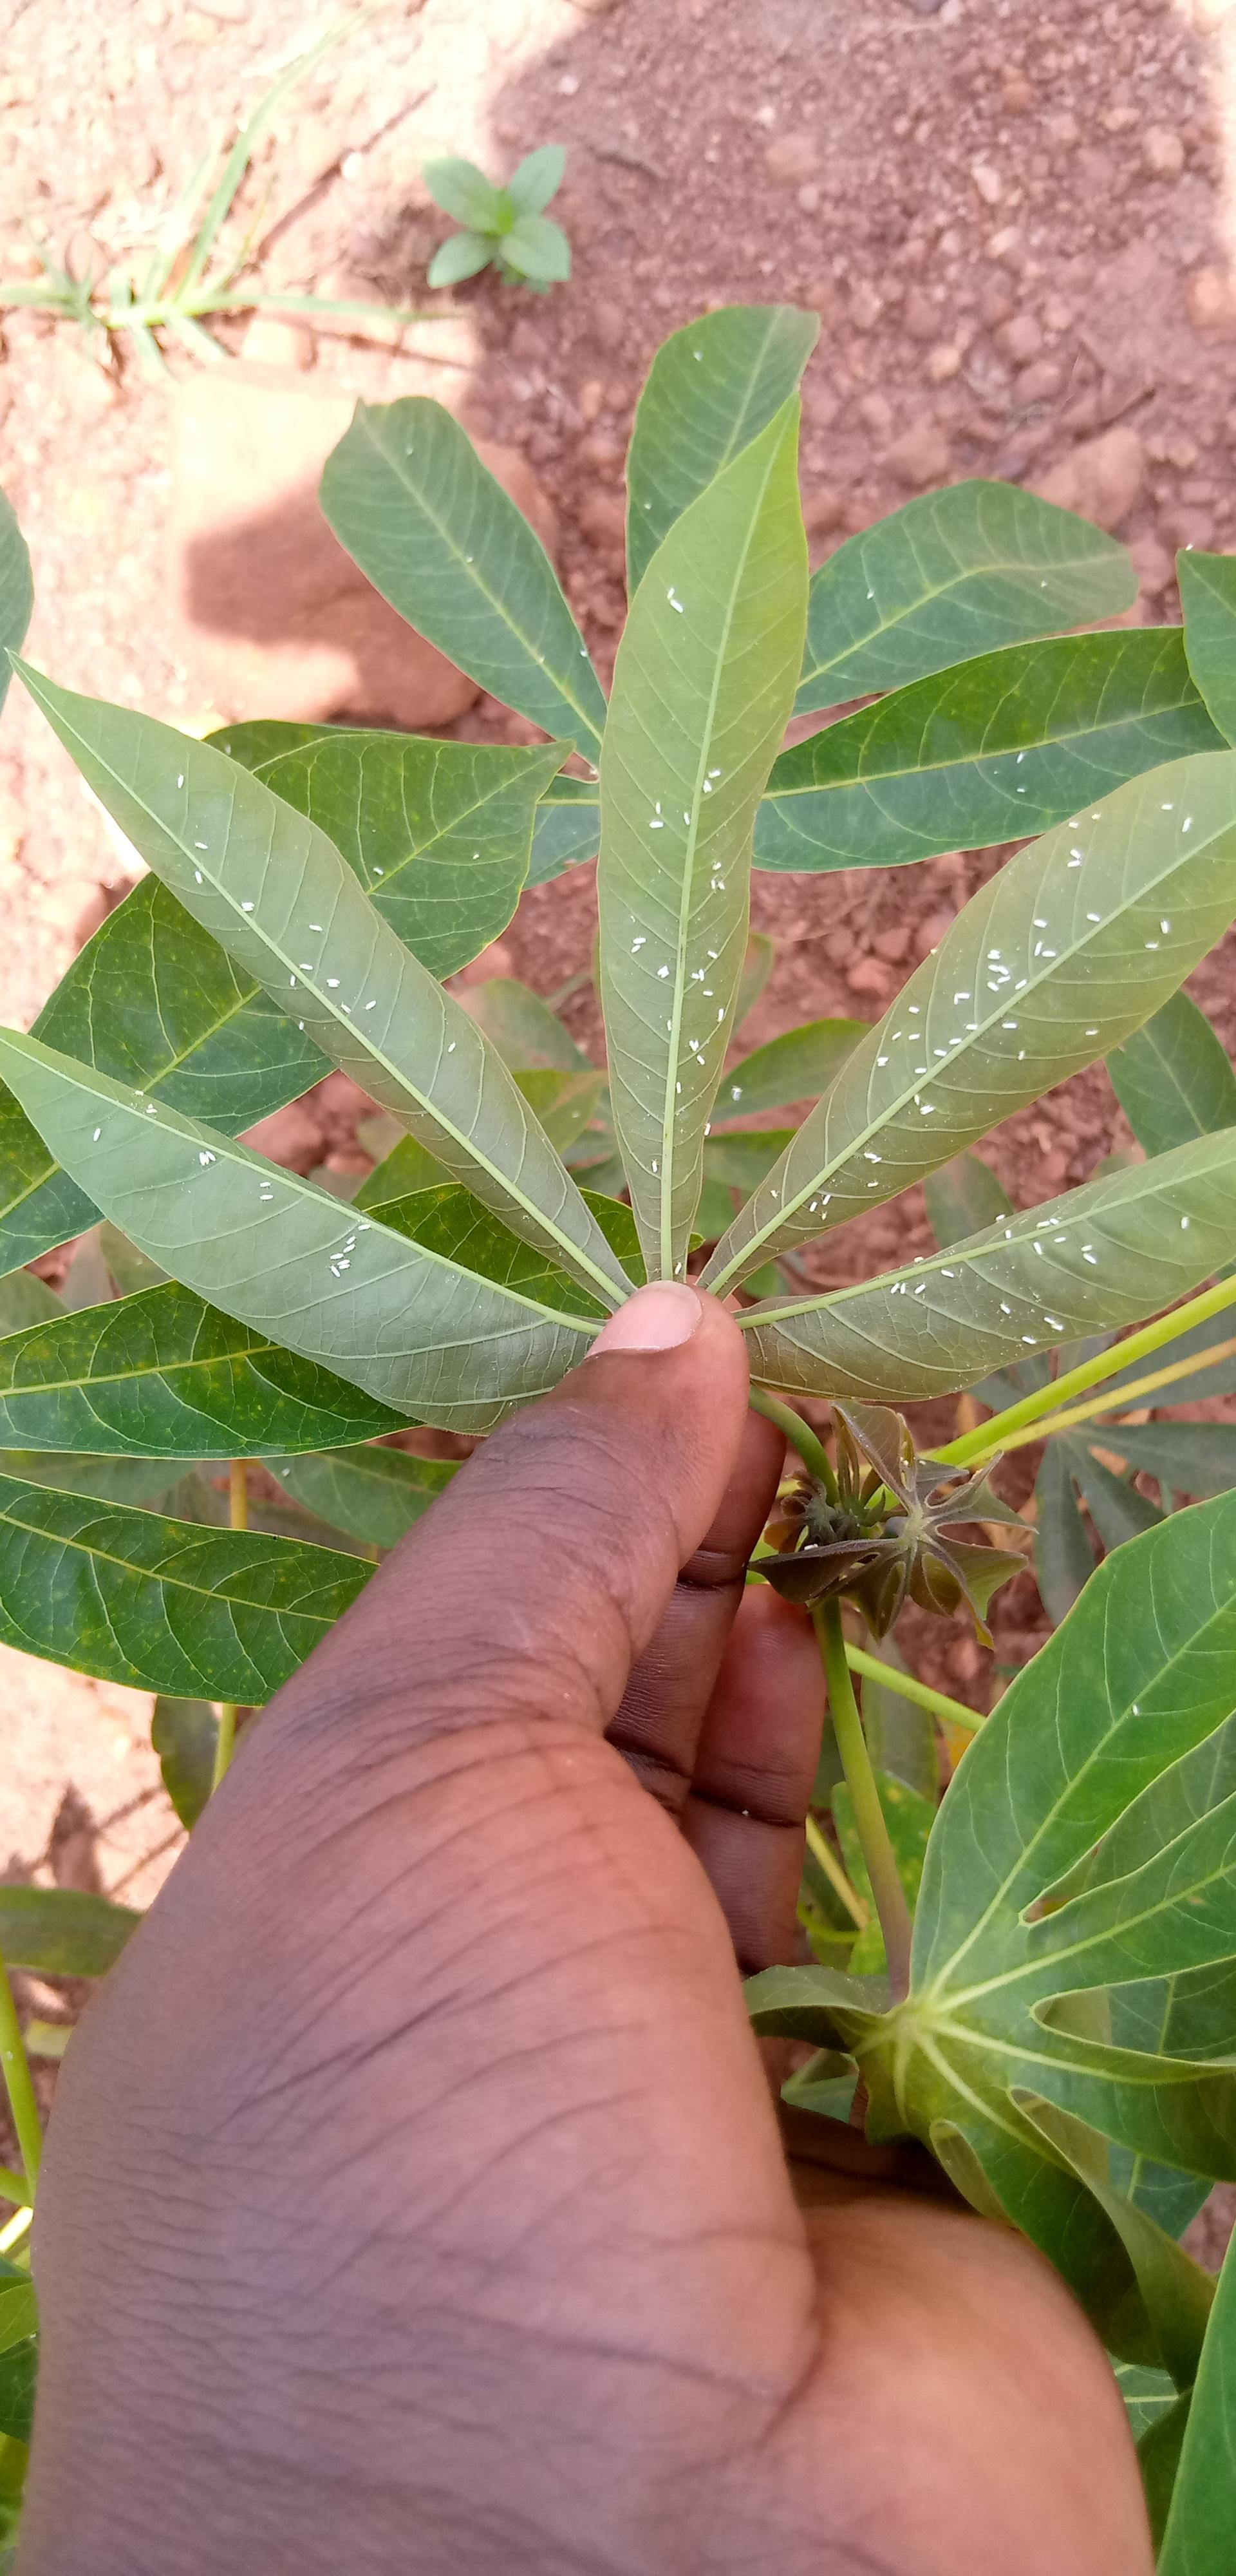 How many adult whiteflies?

131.